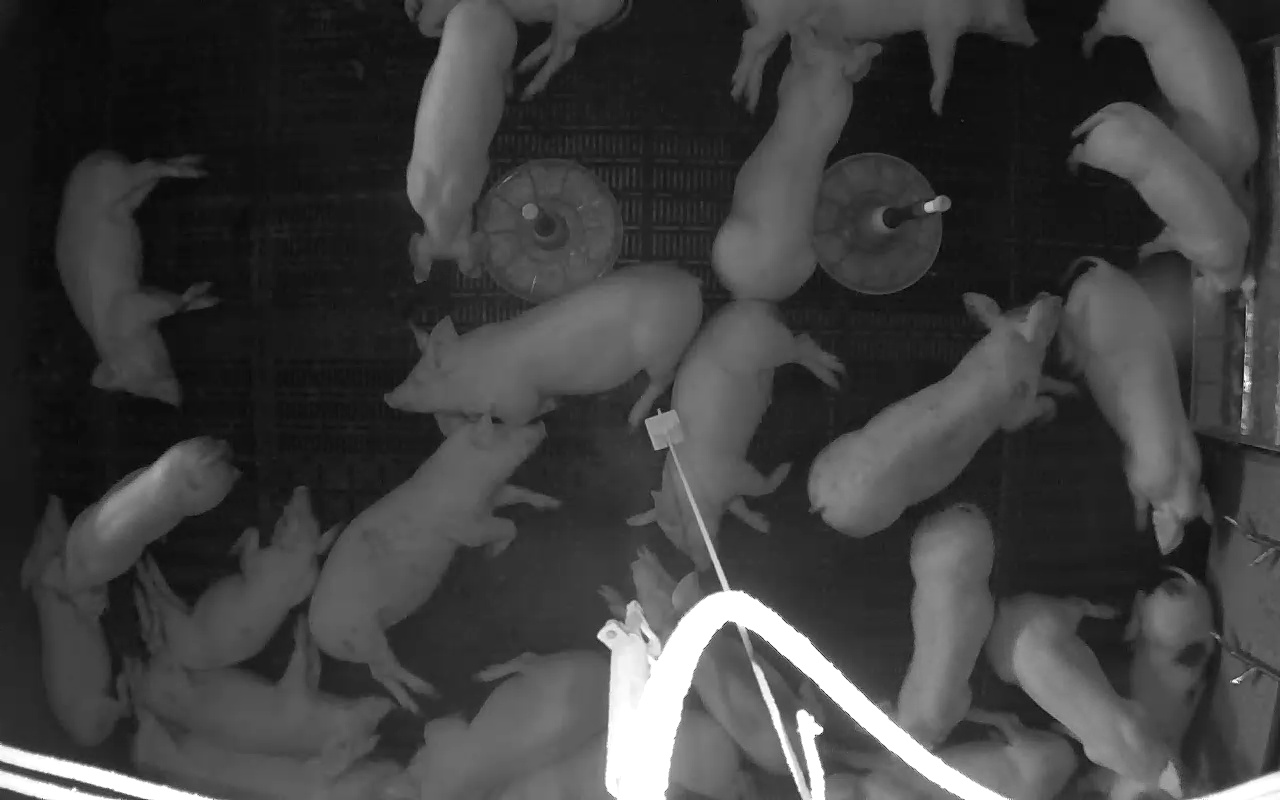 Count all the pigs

24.